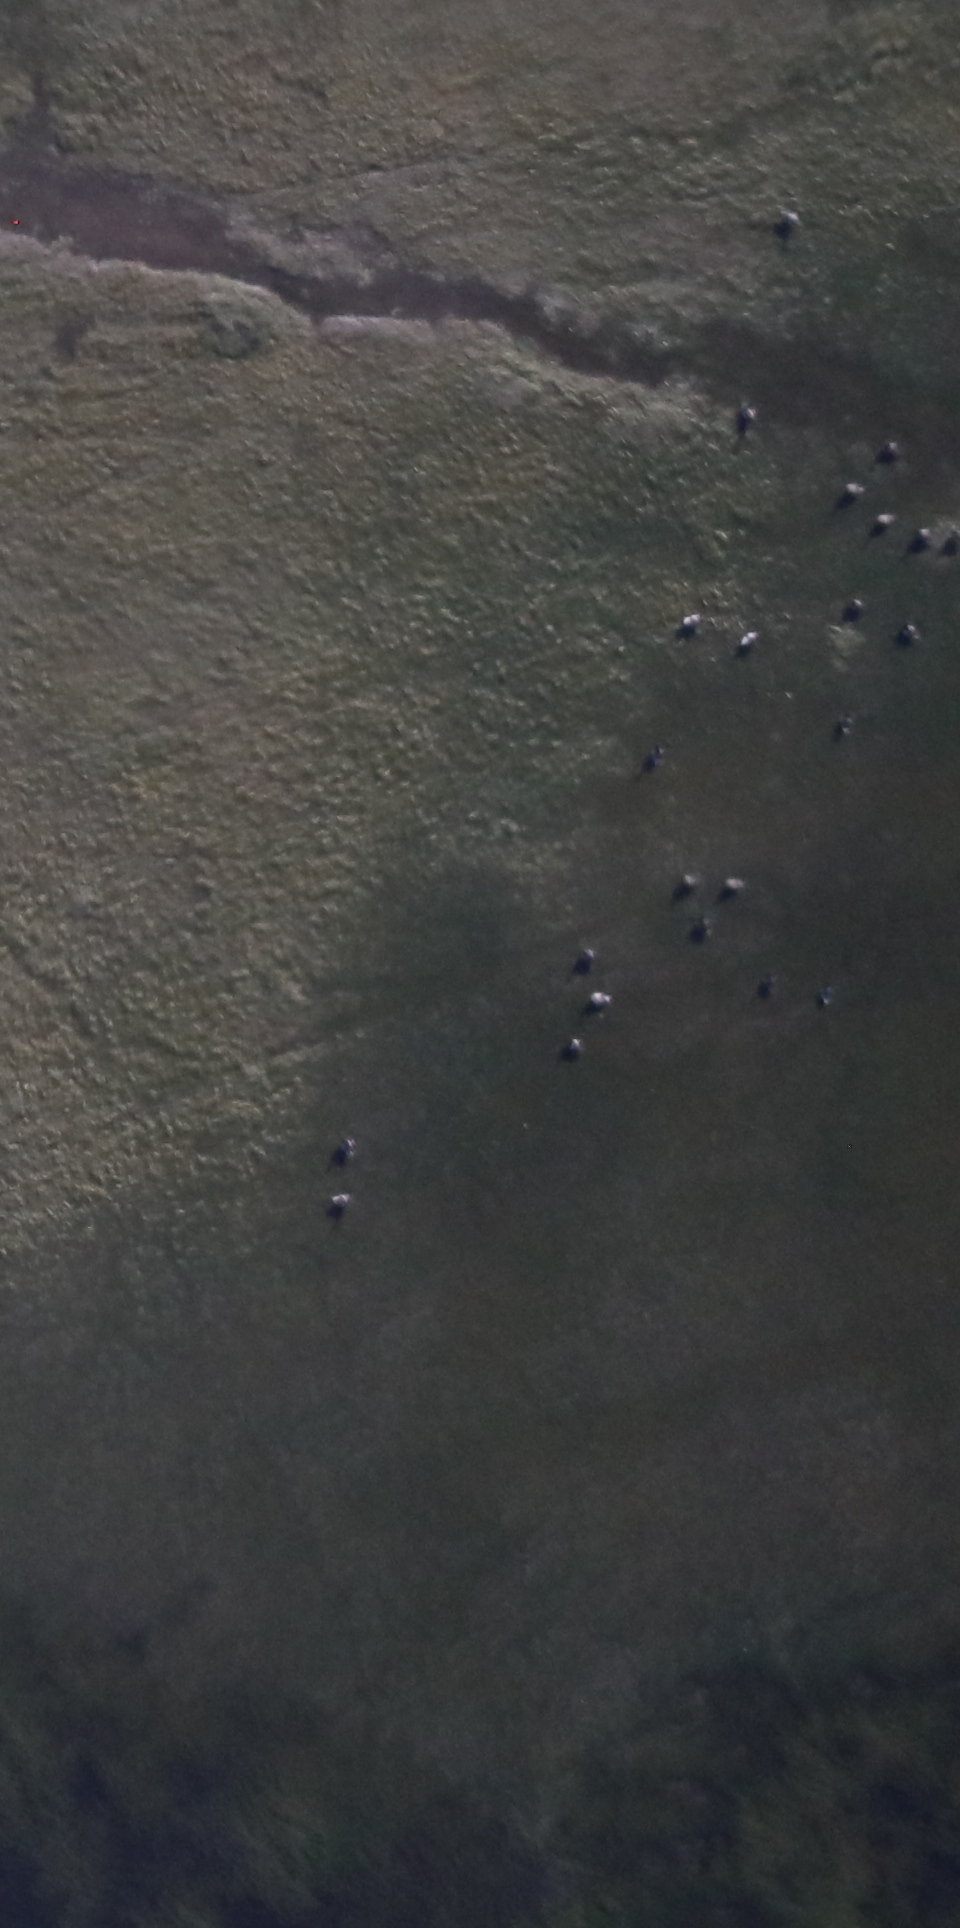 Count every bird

22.